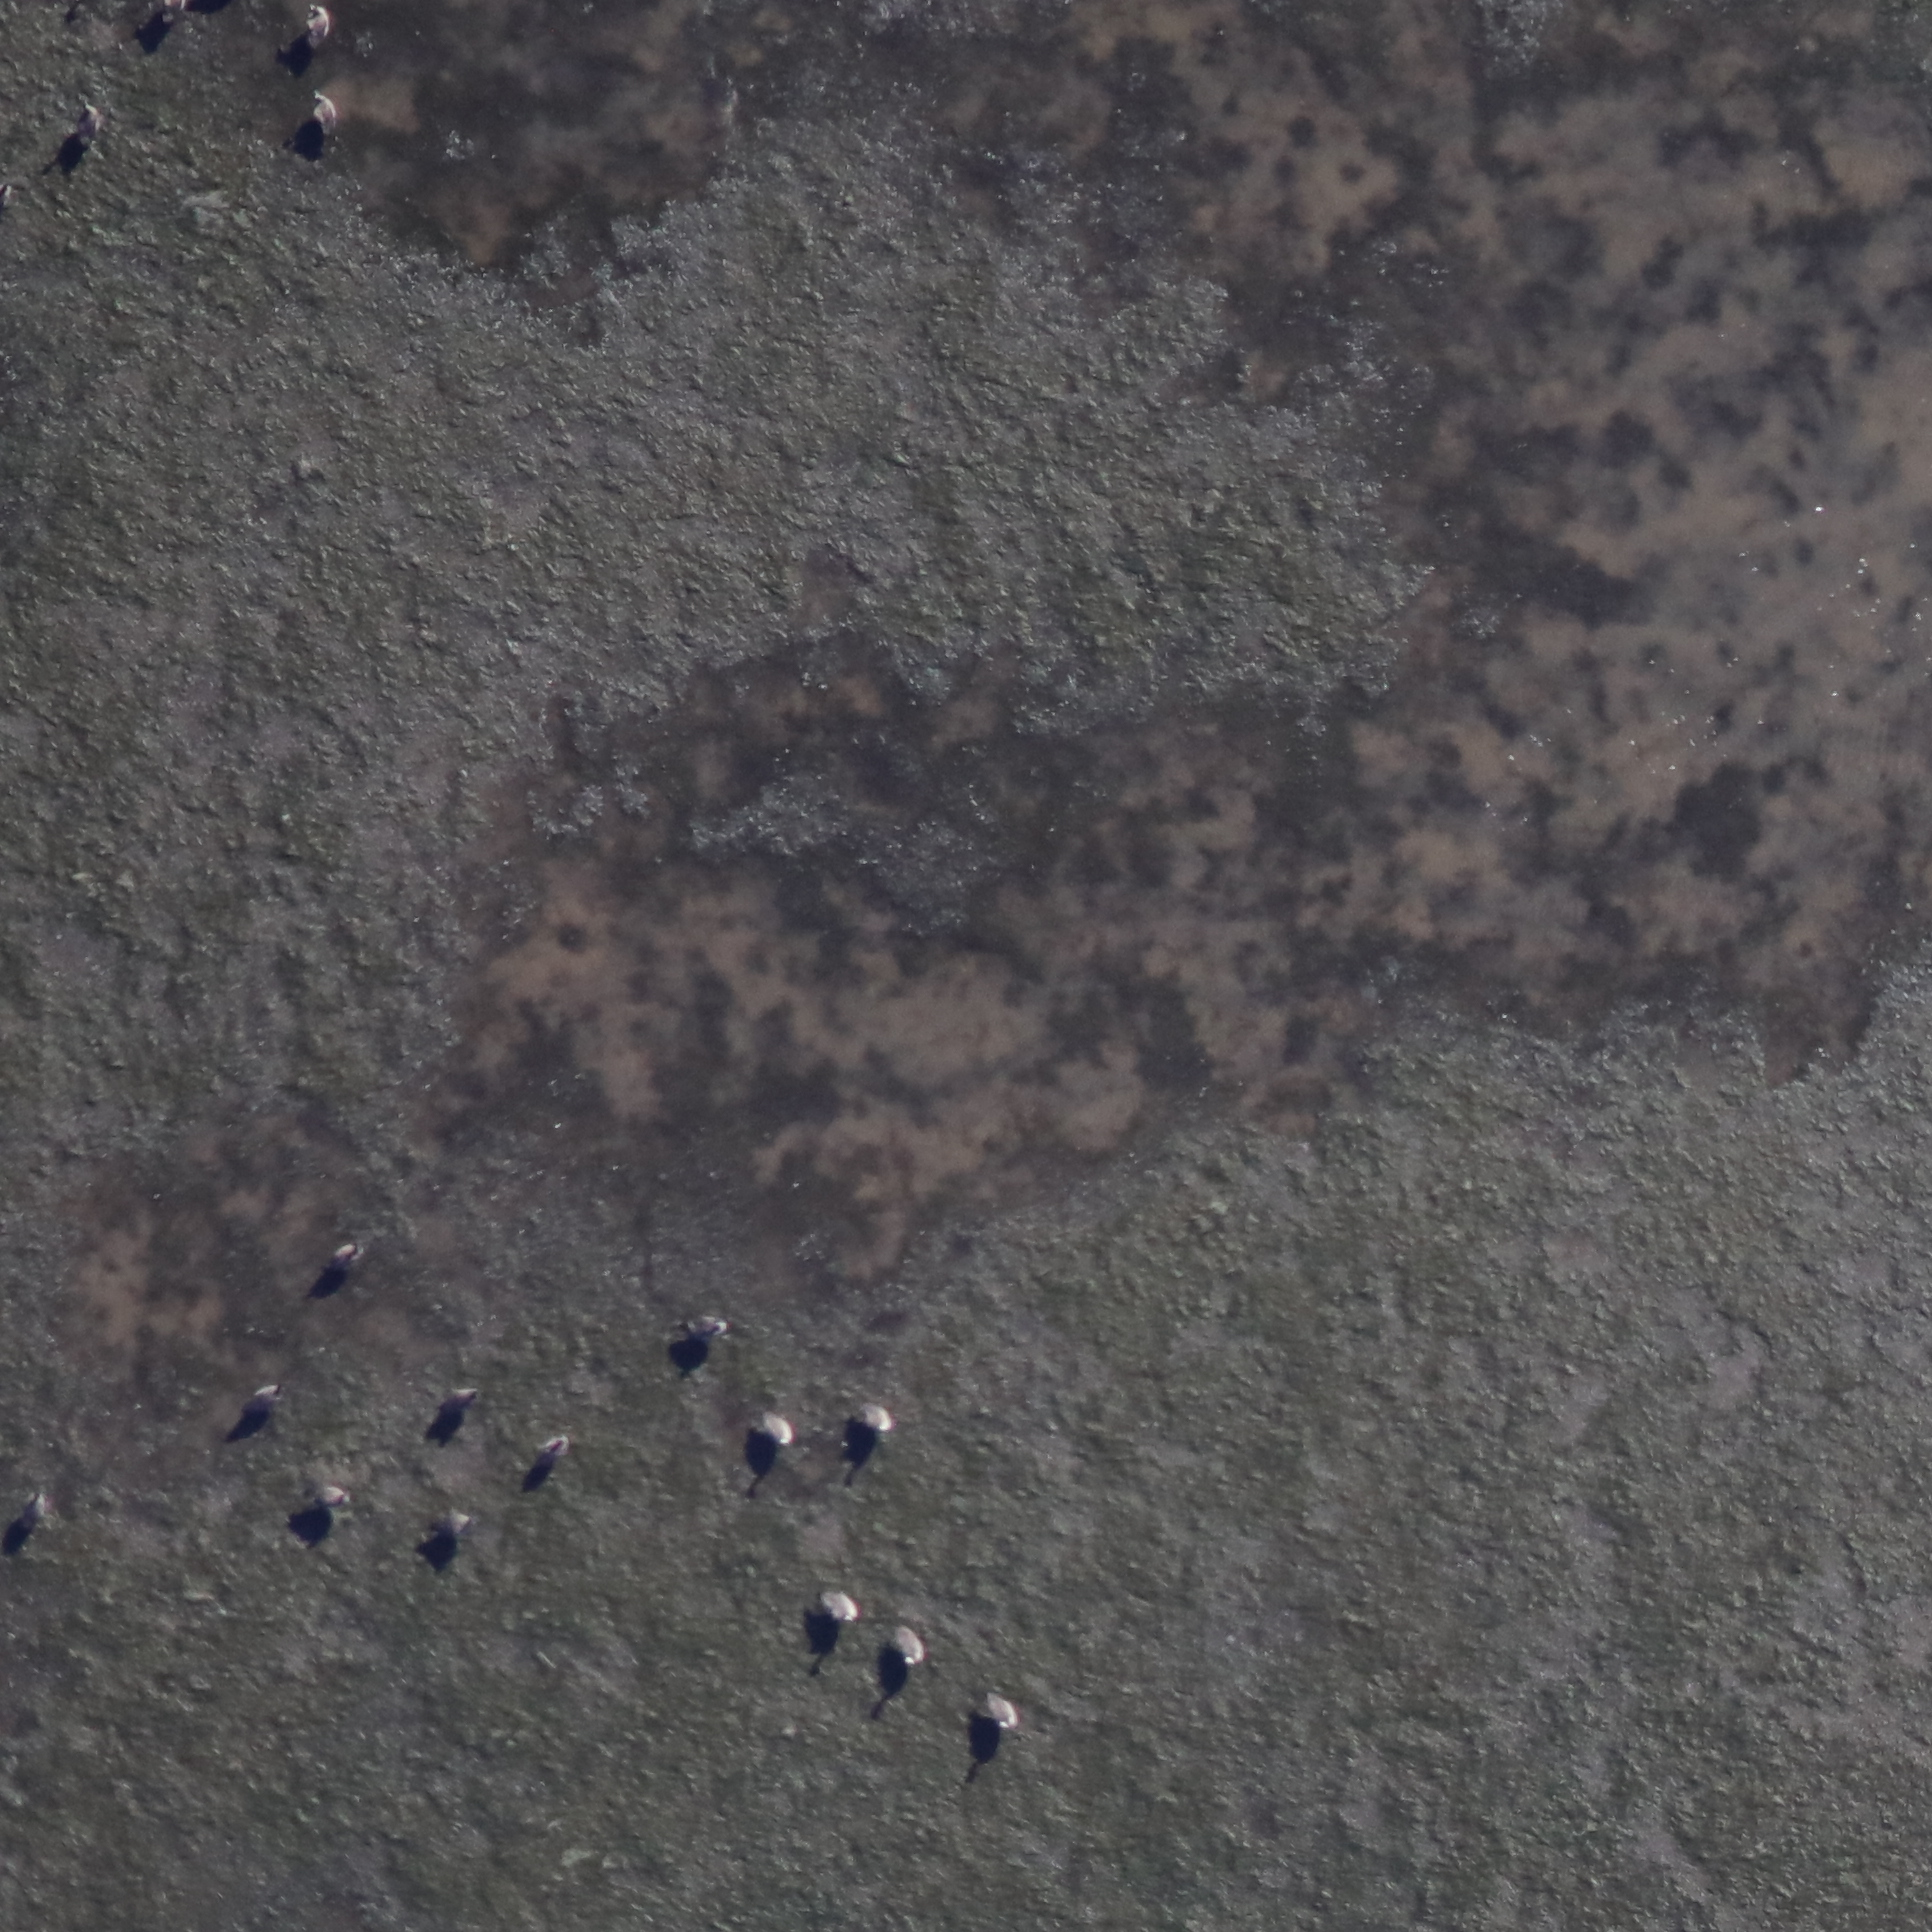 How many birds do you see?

17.